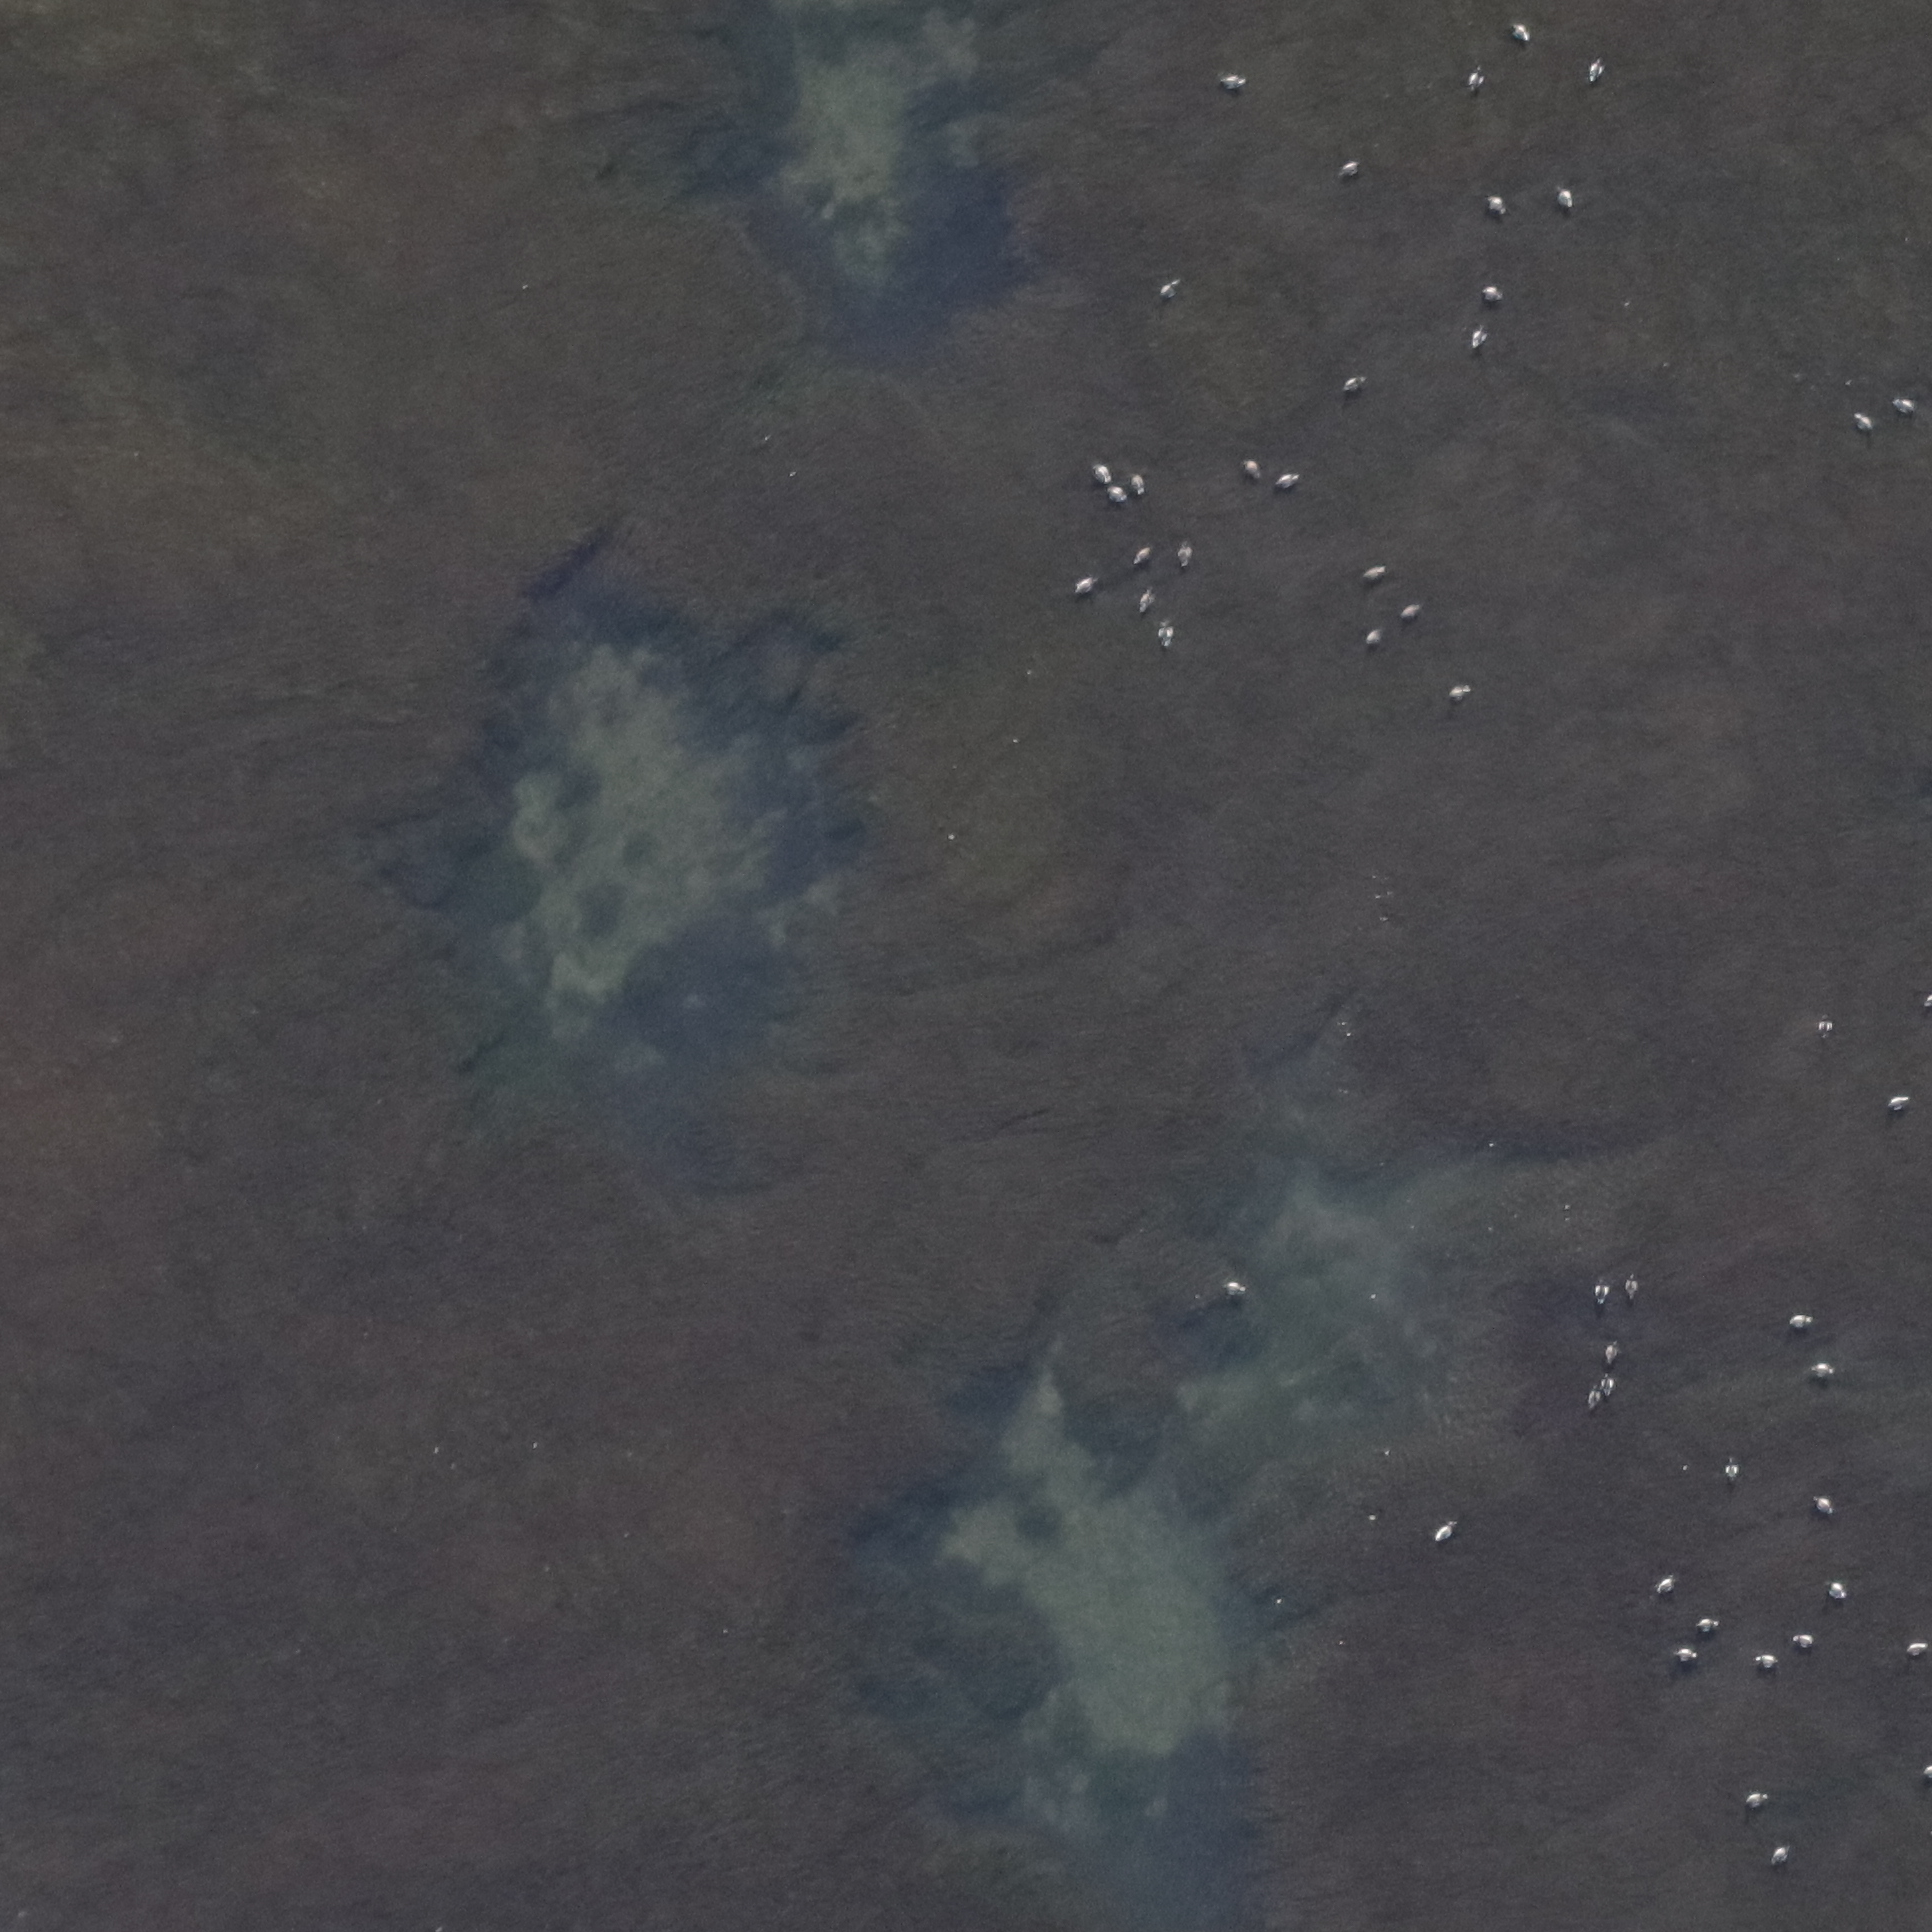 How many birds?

49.